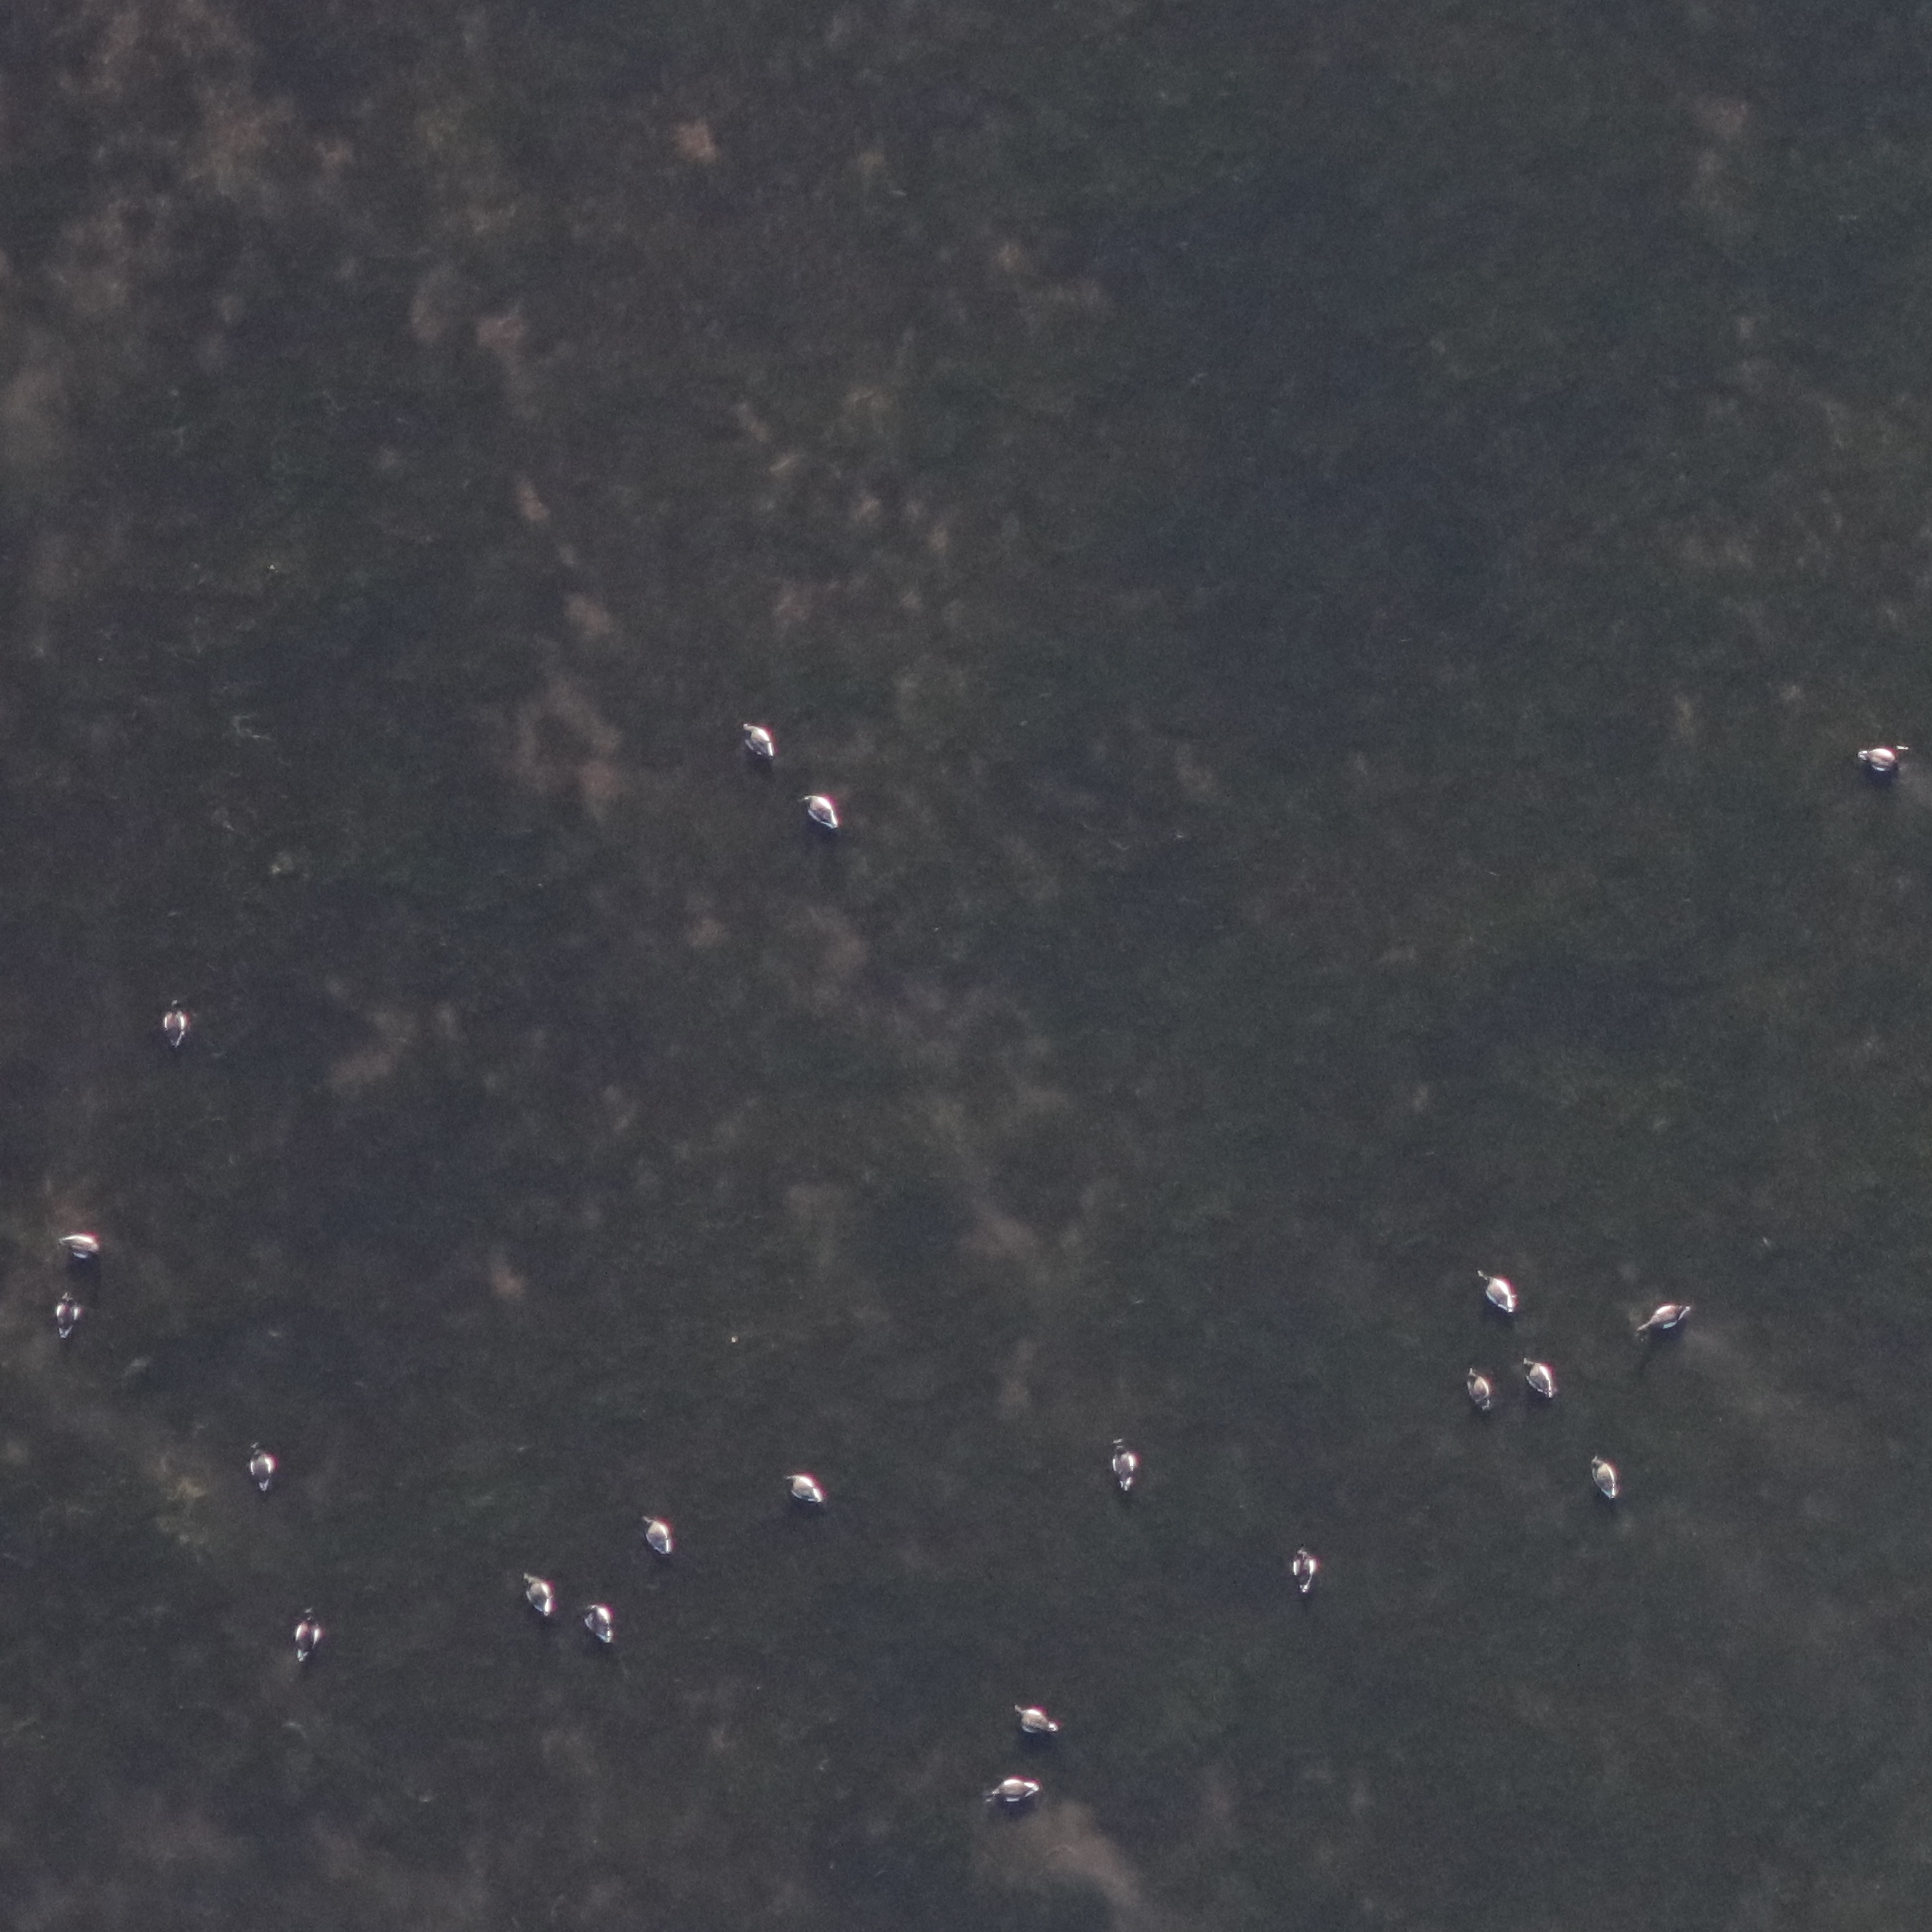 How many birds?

21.